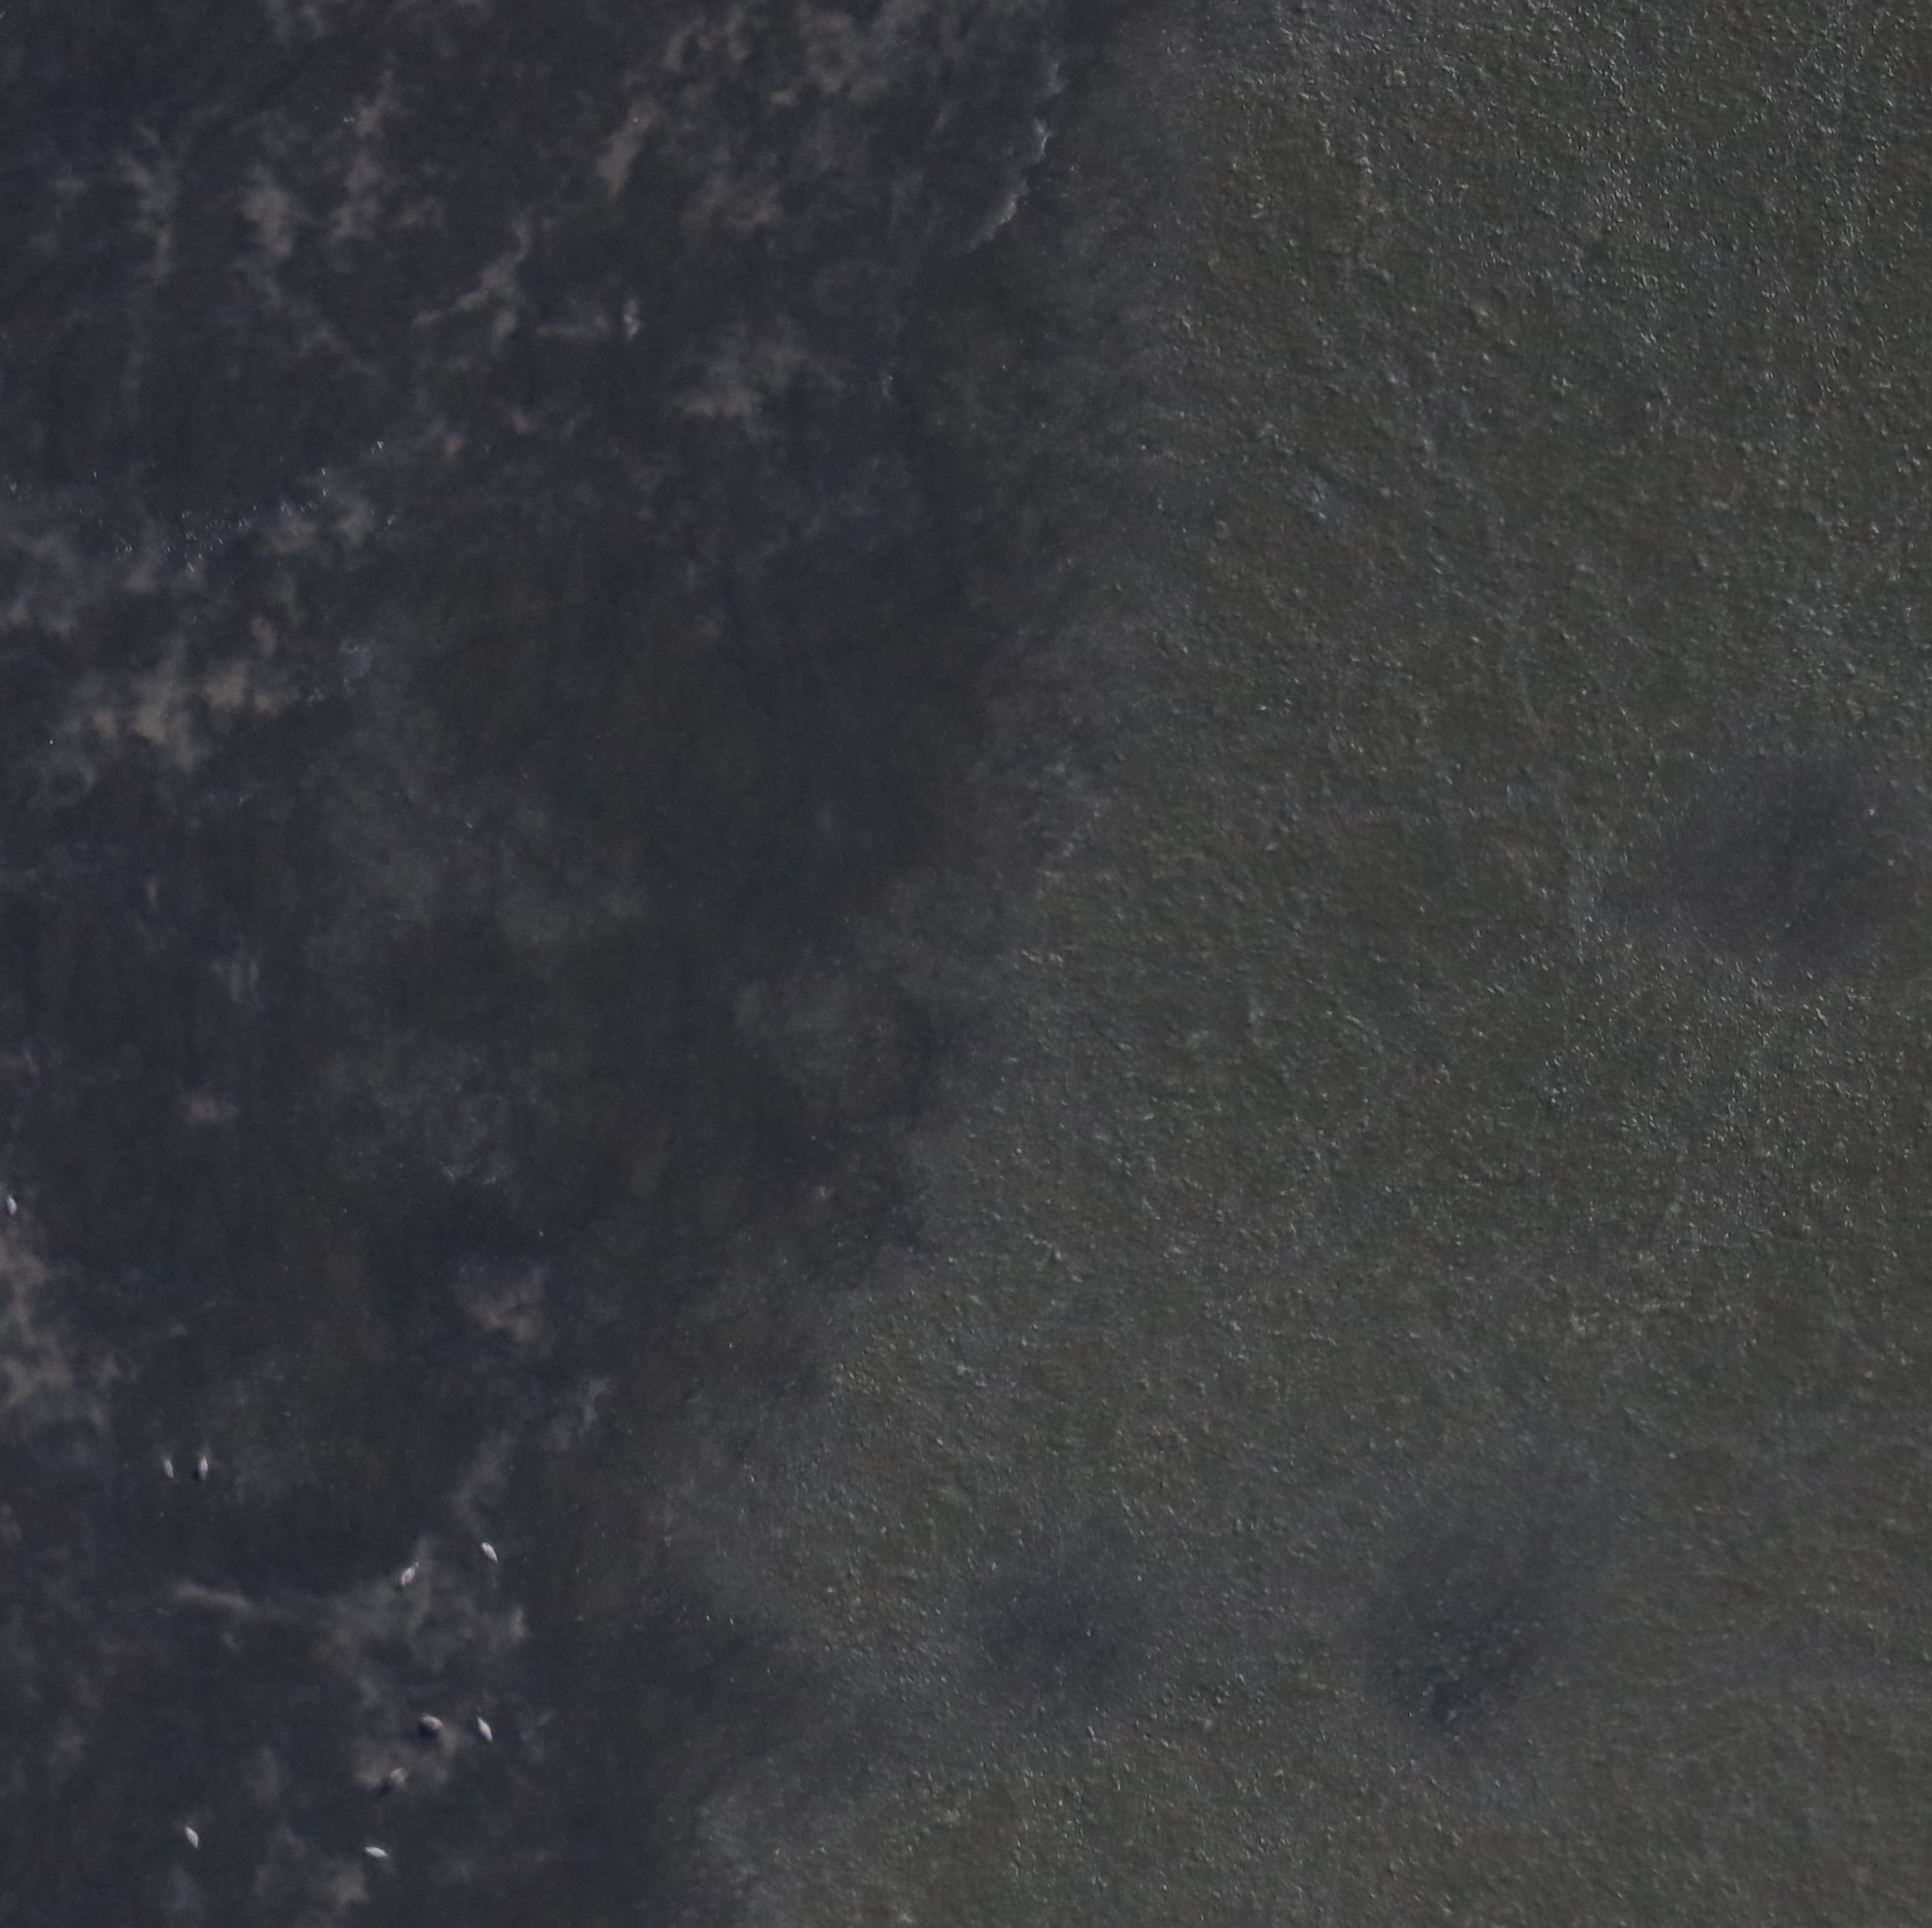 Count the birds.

10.